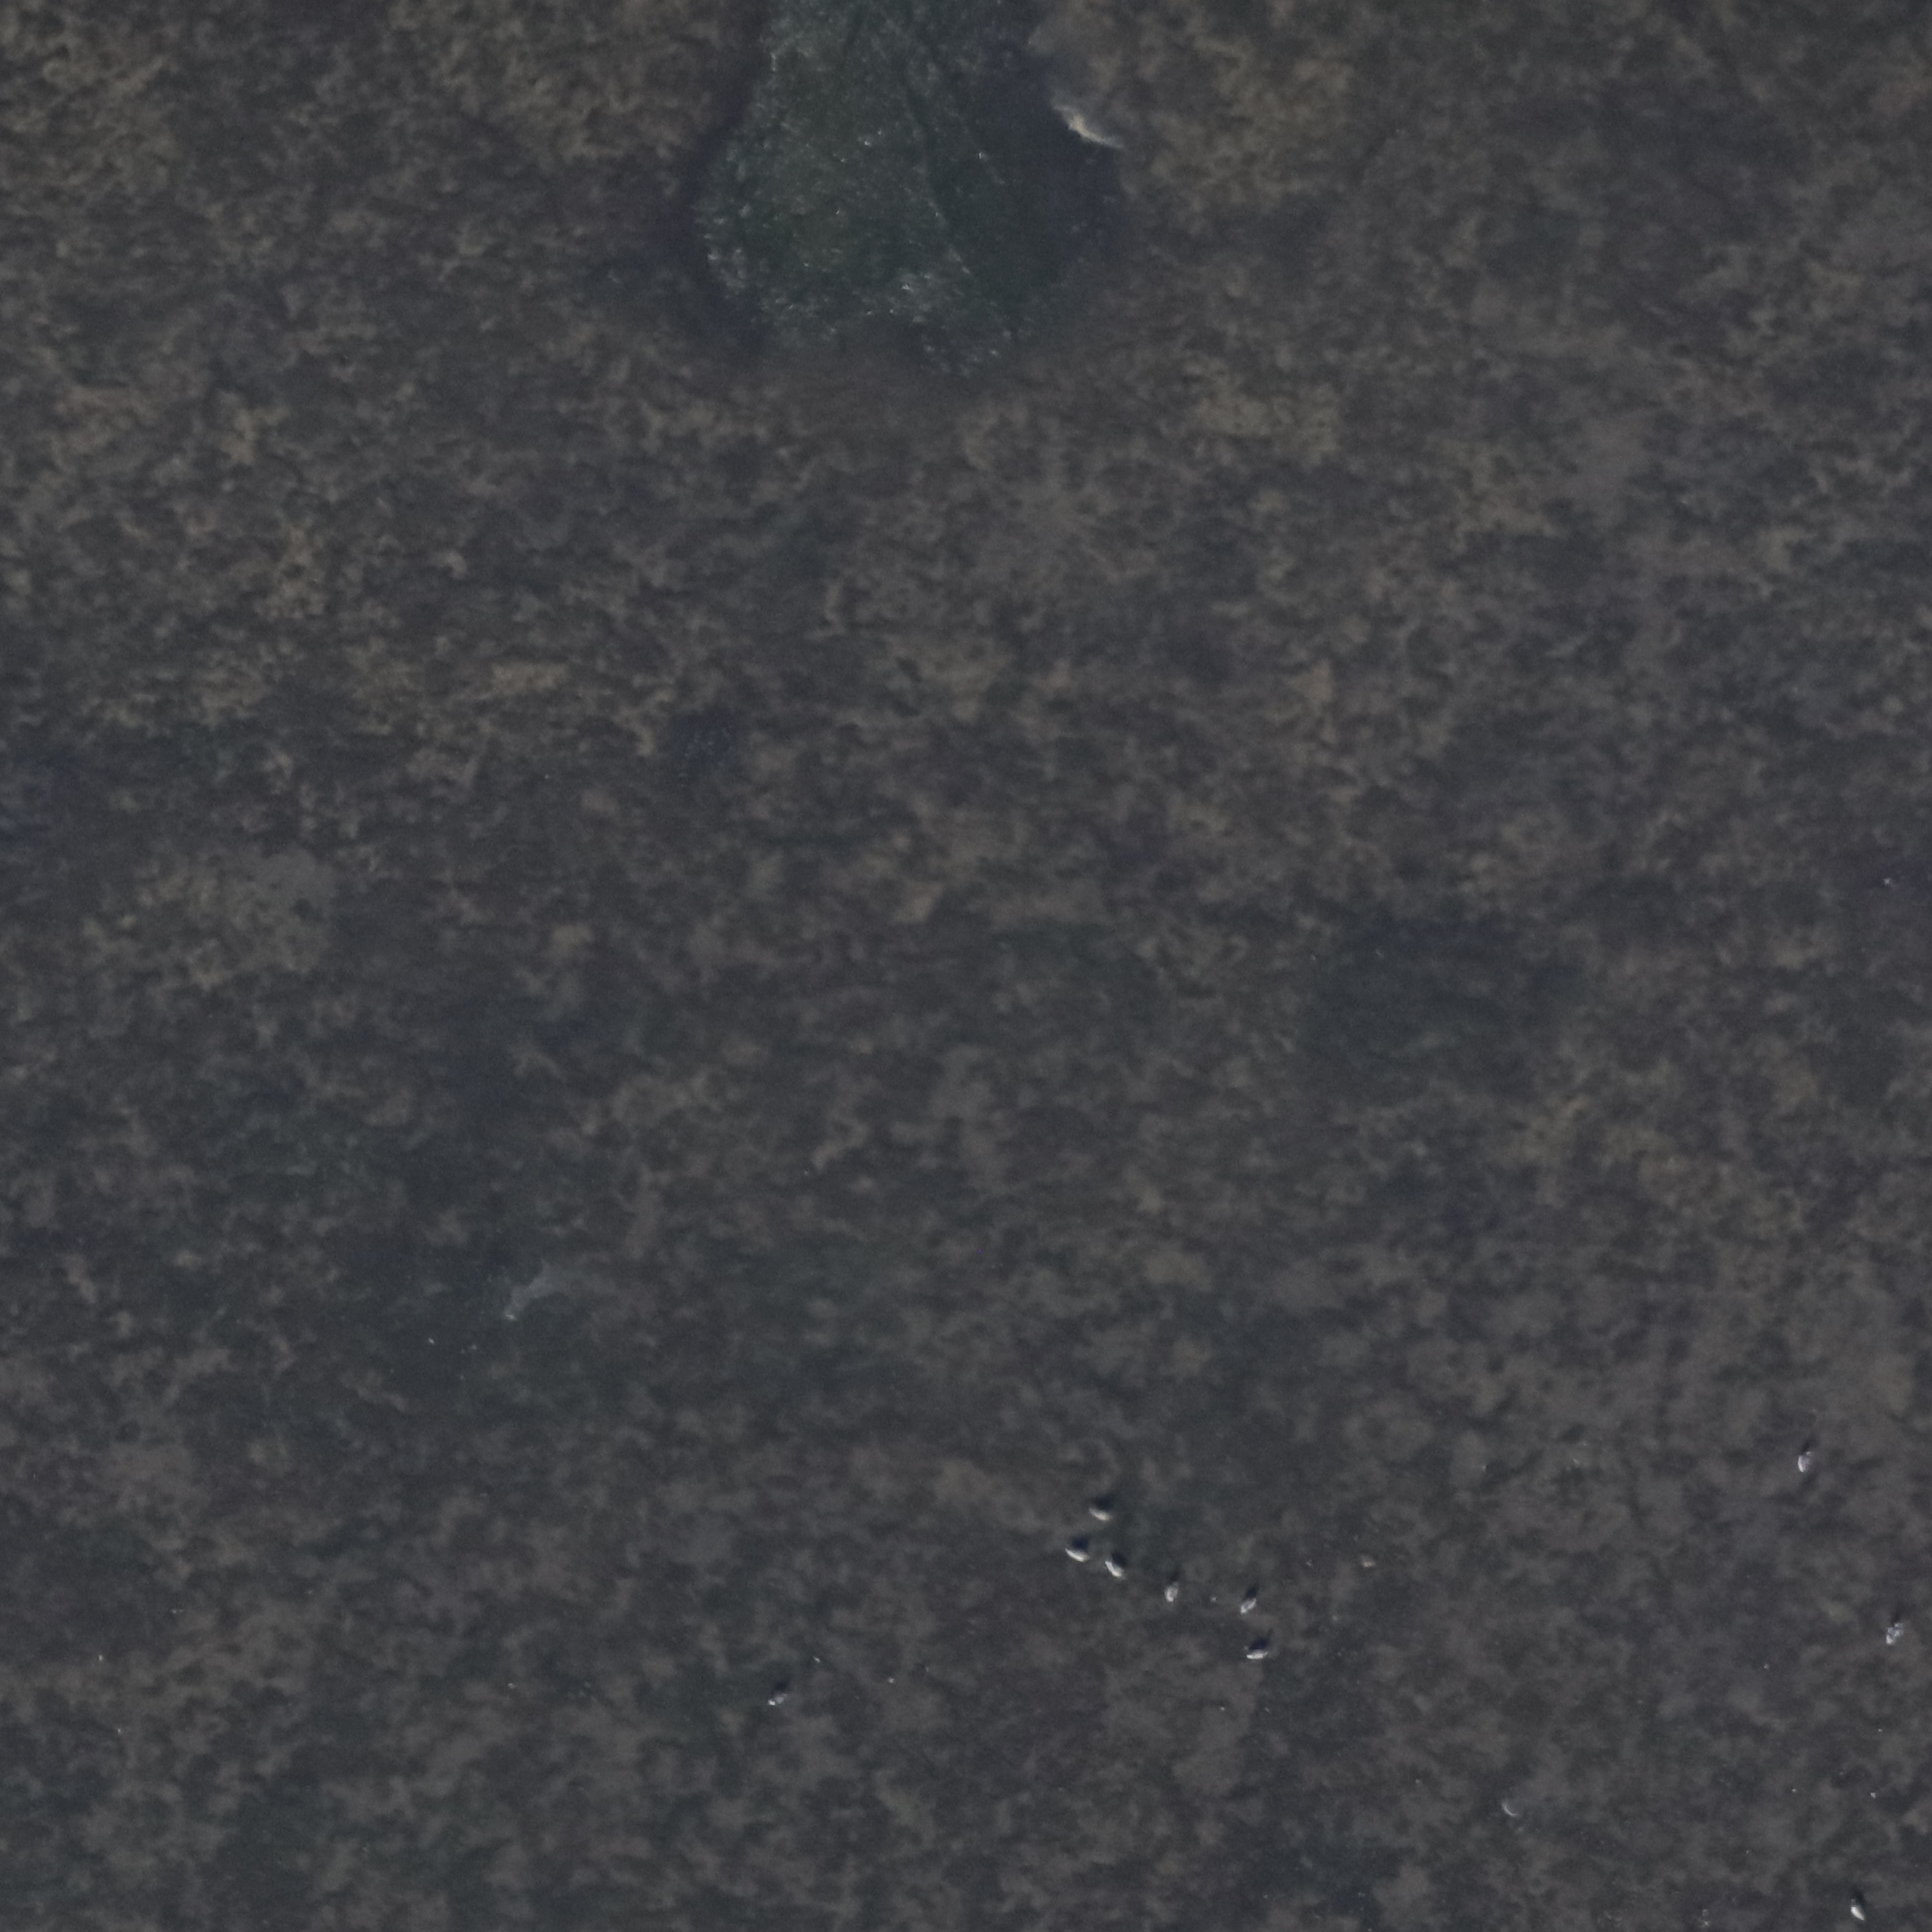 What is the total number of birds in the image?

10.